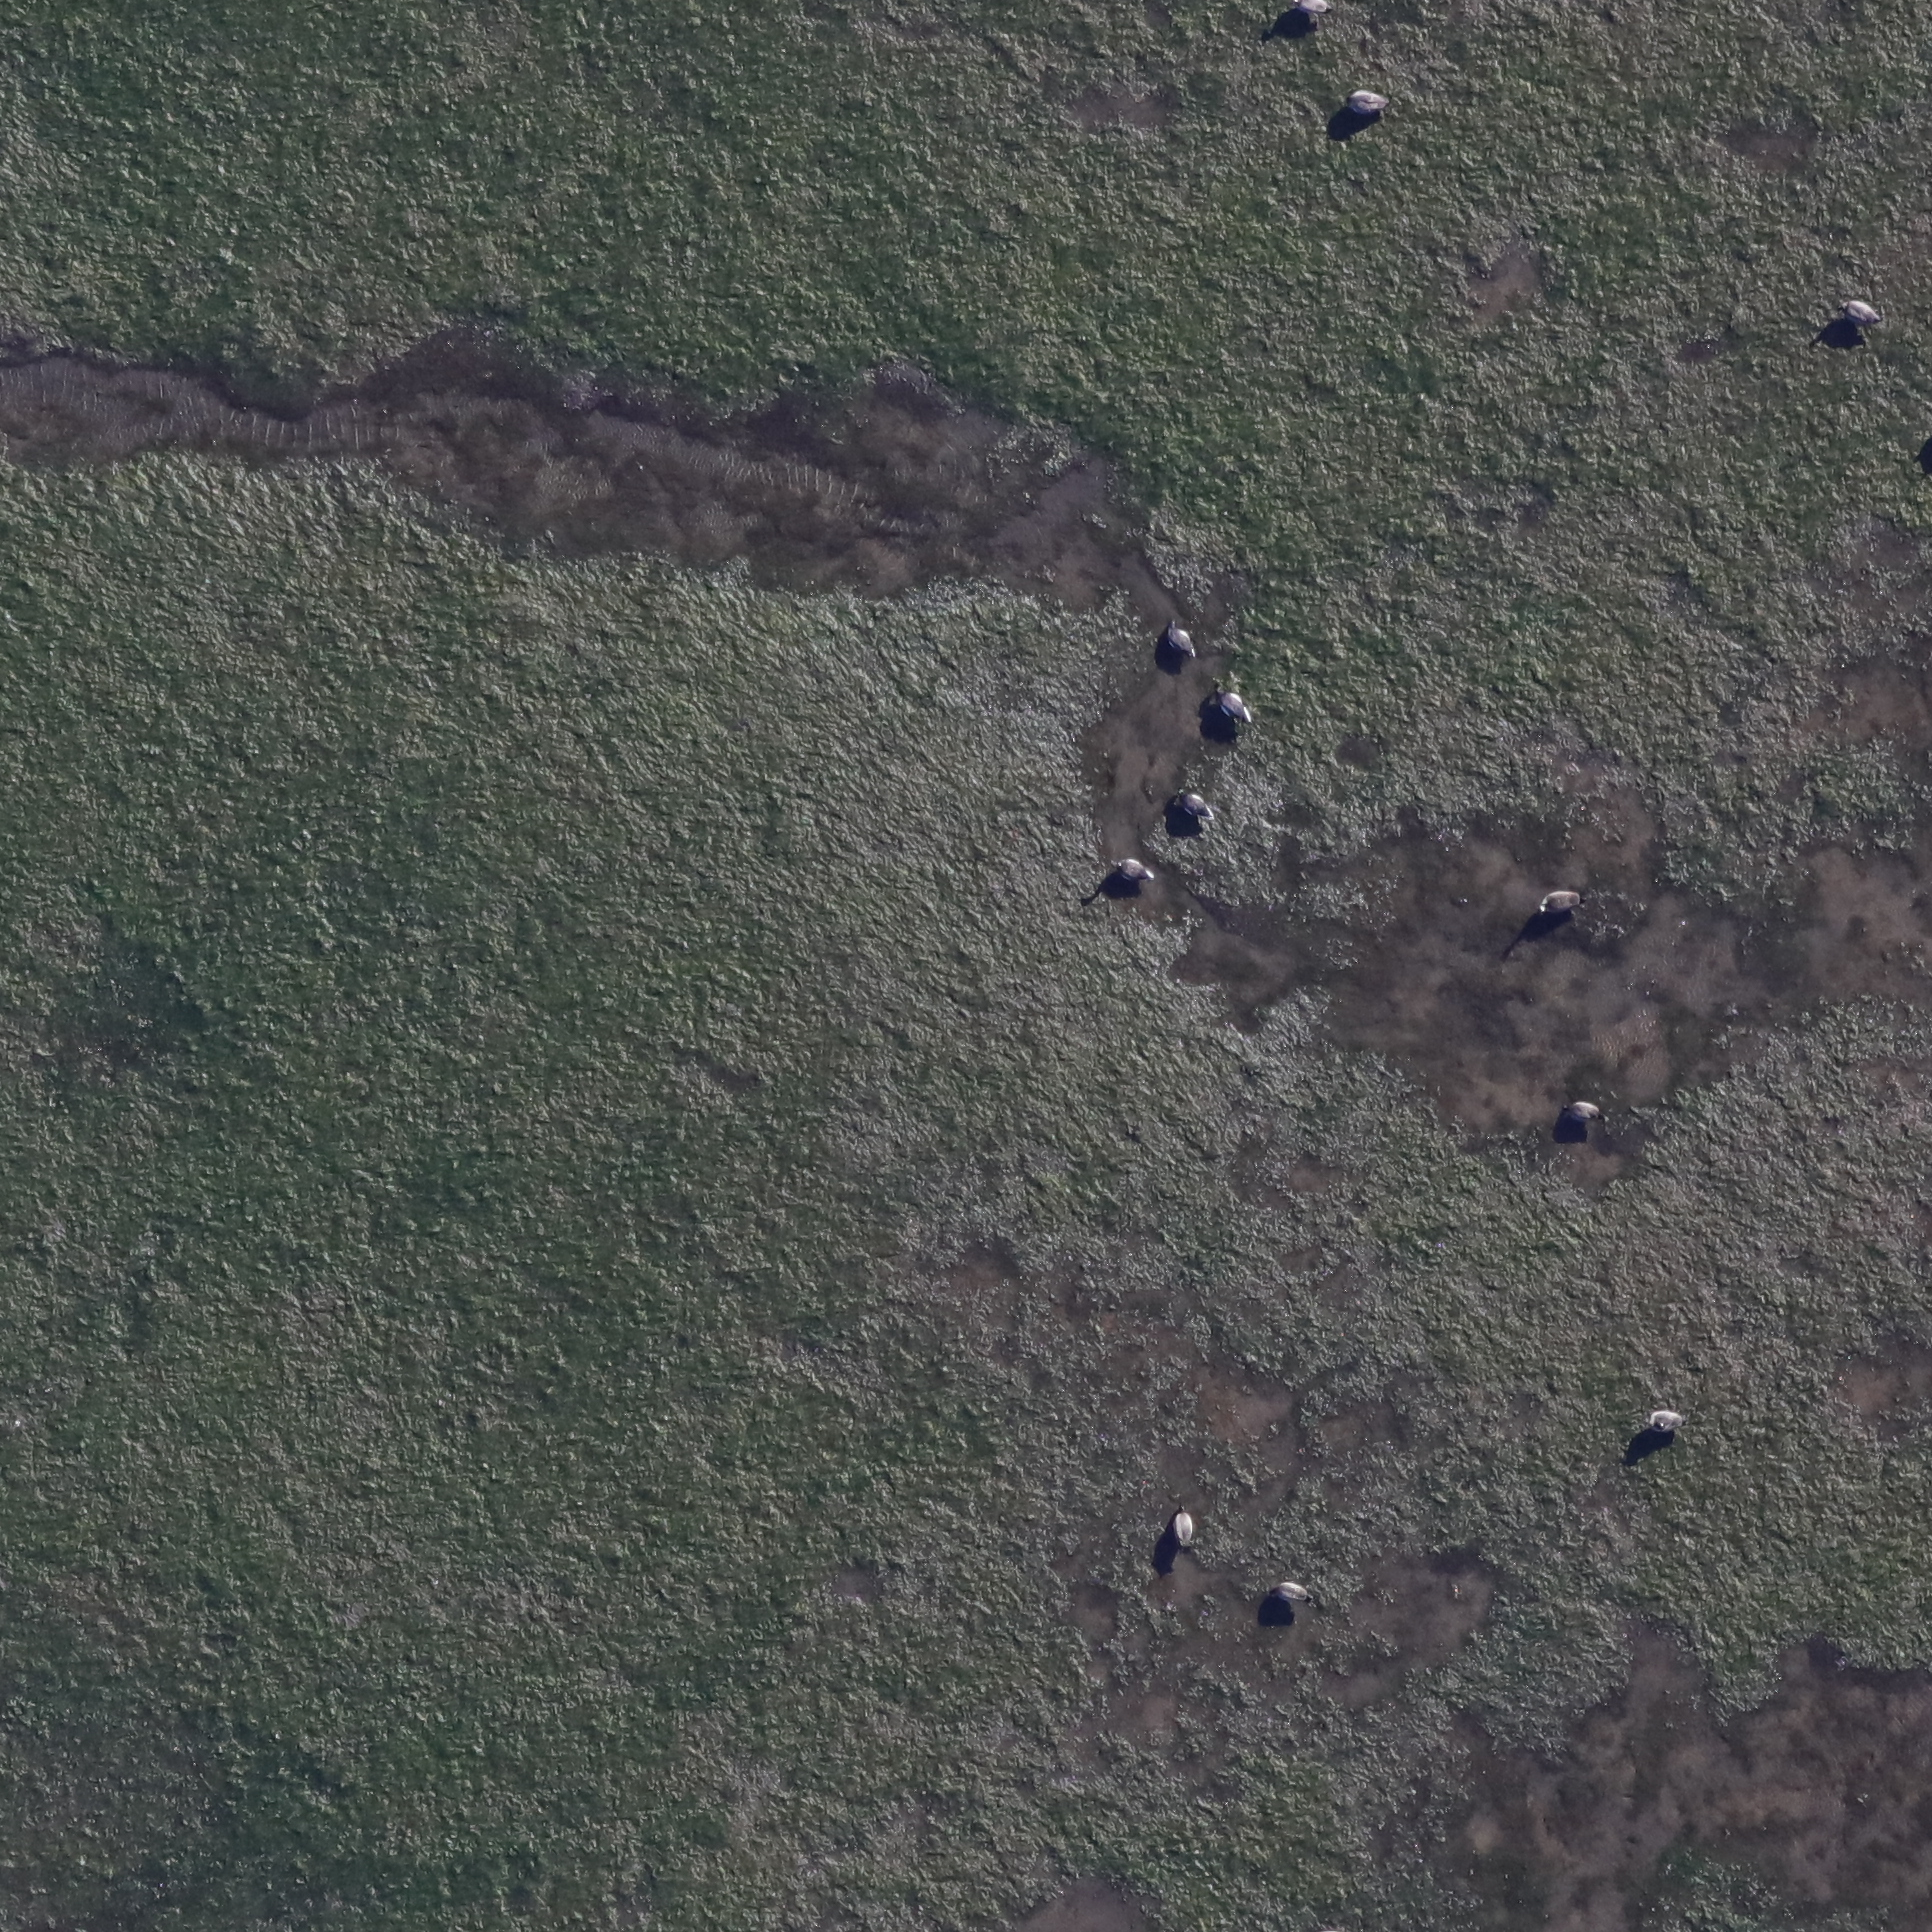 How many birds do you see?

12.